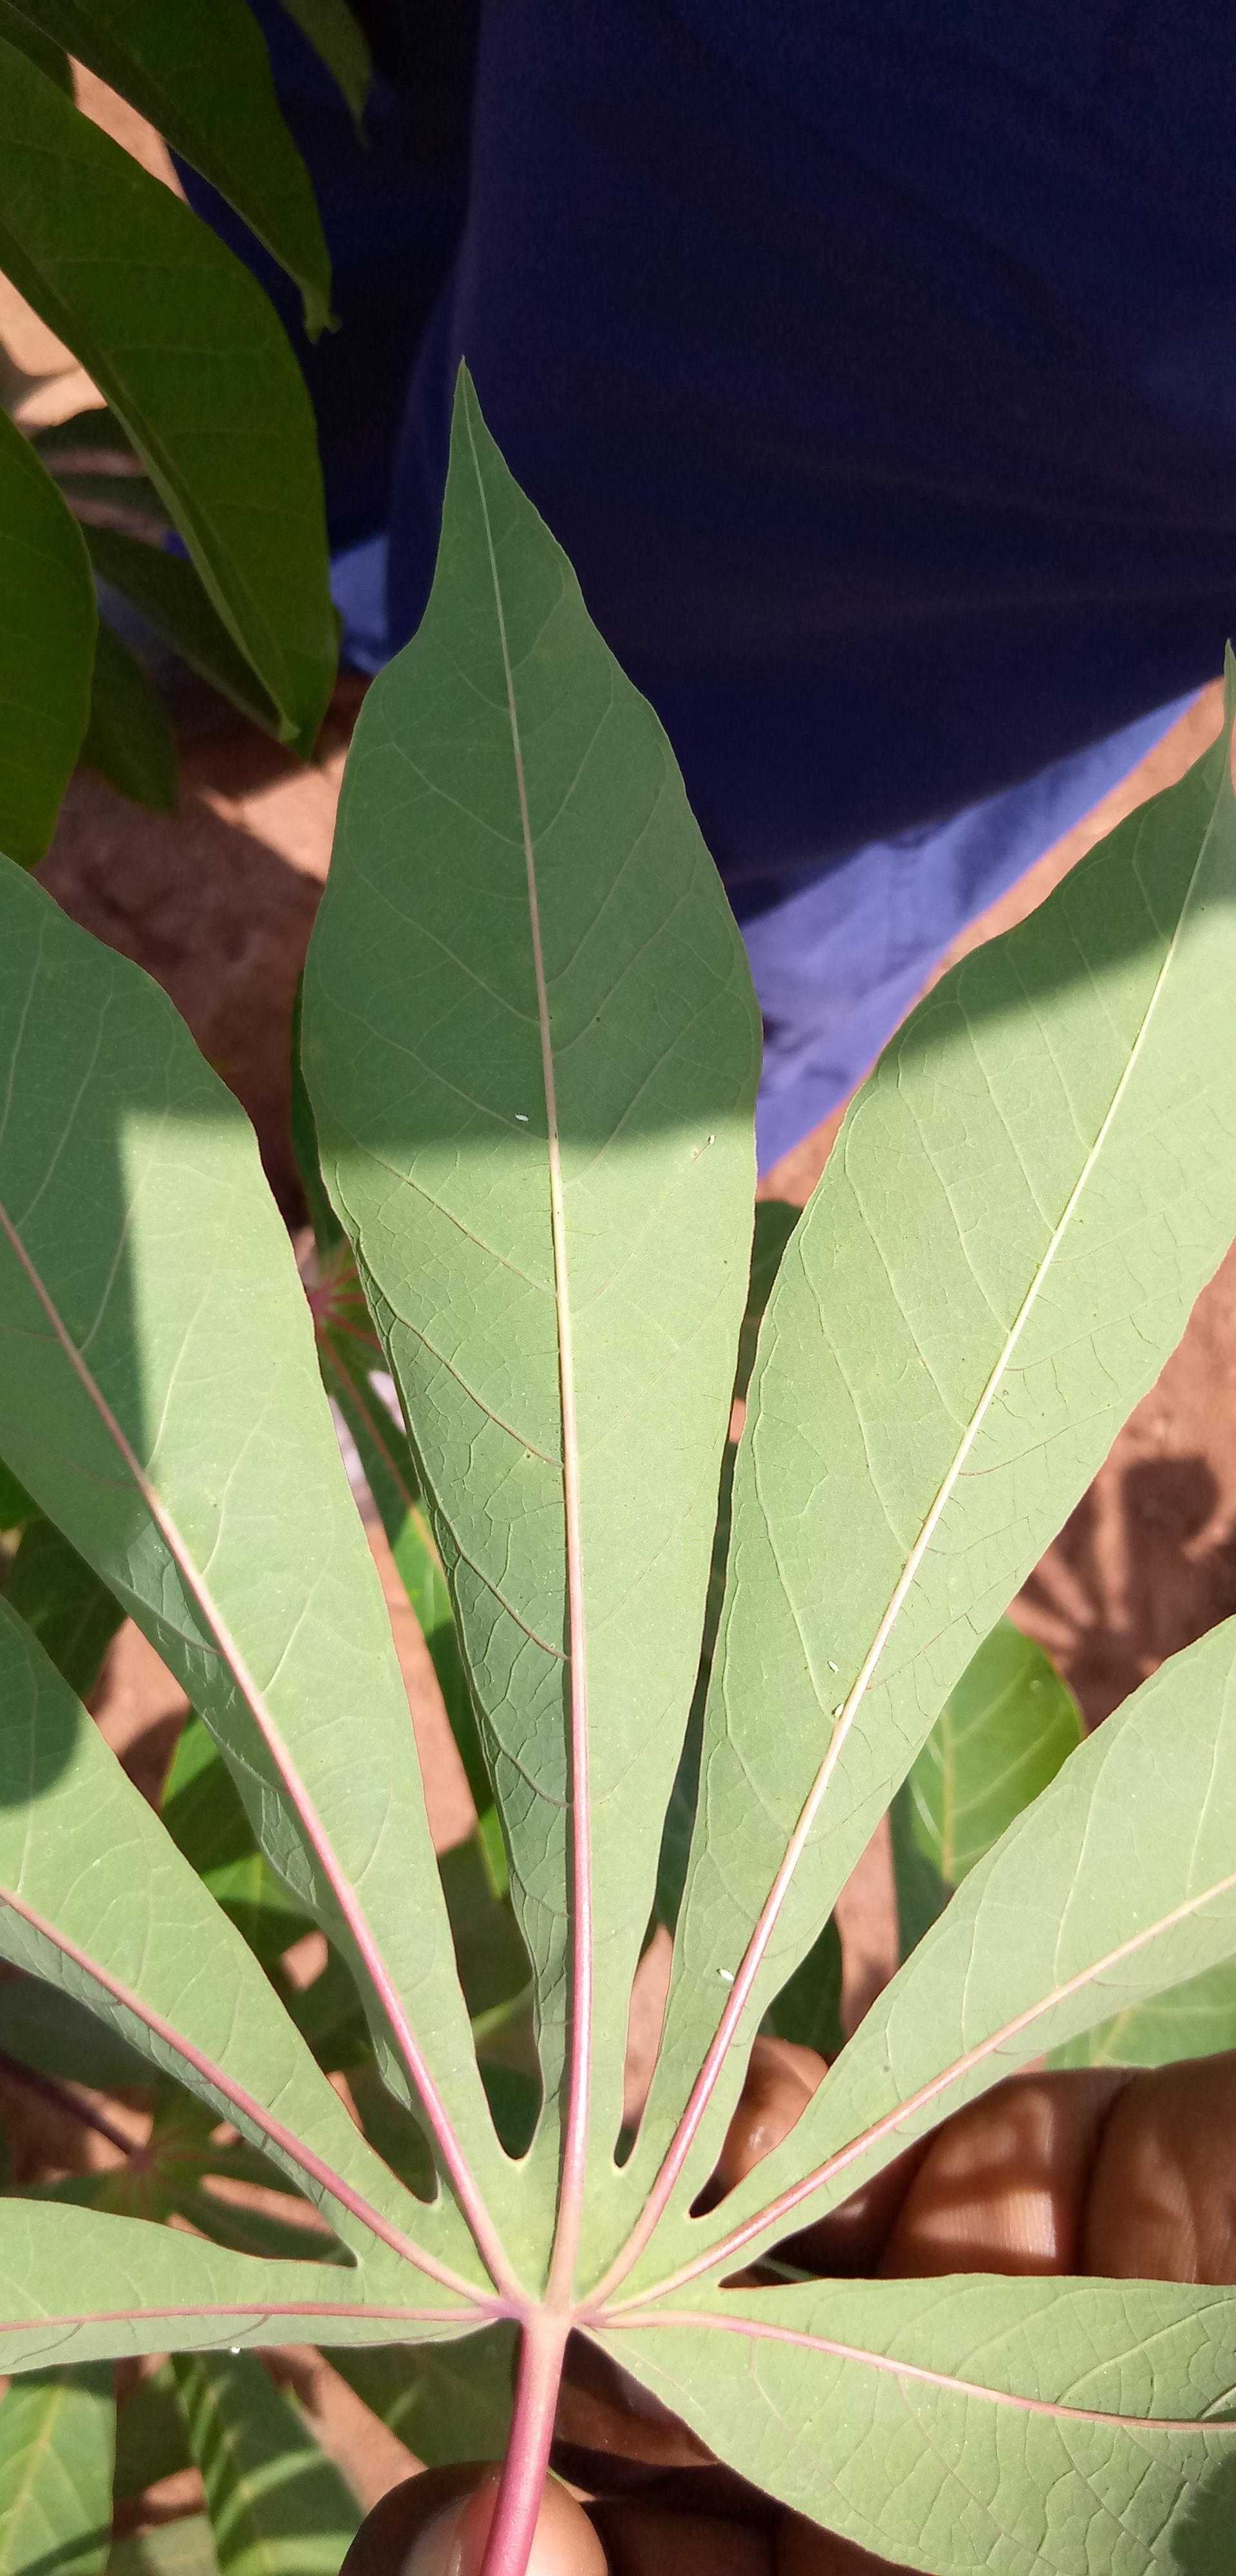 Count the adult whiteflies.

5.